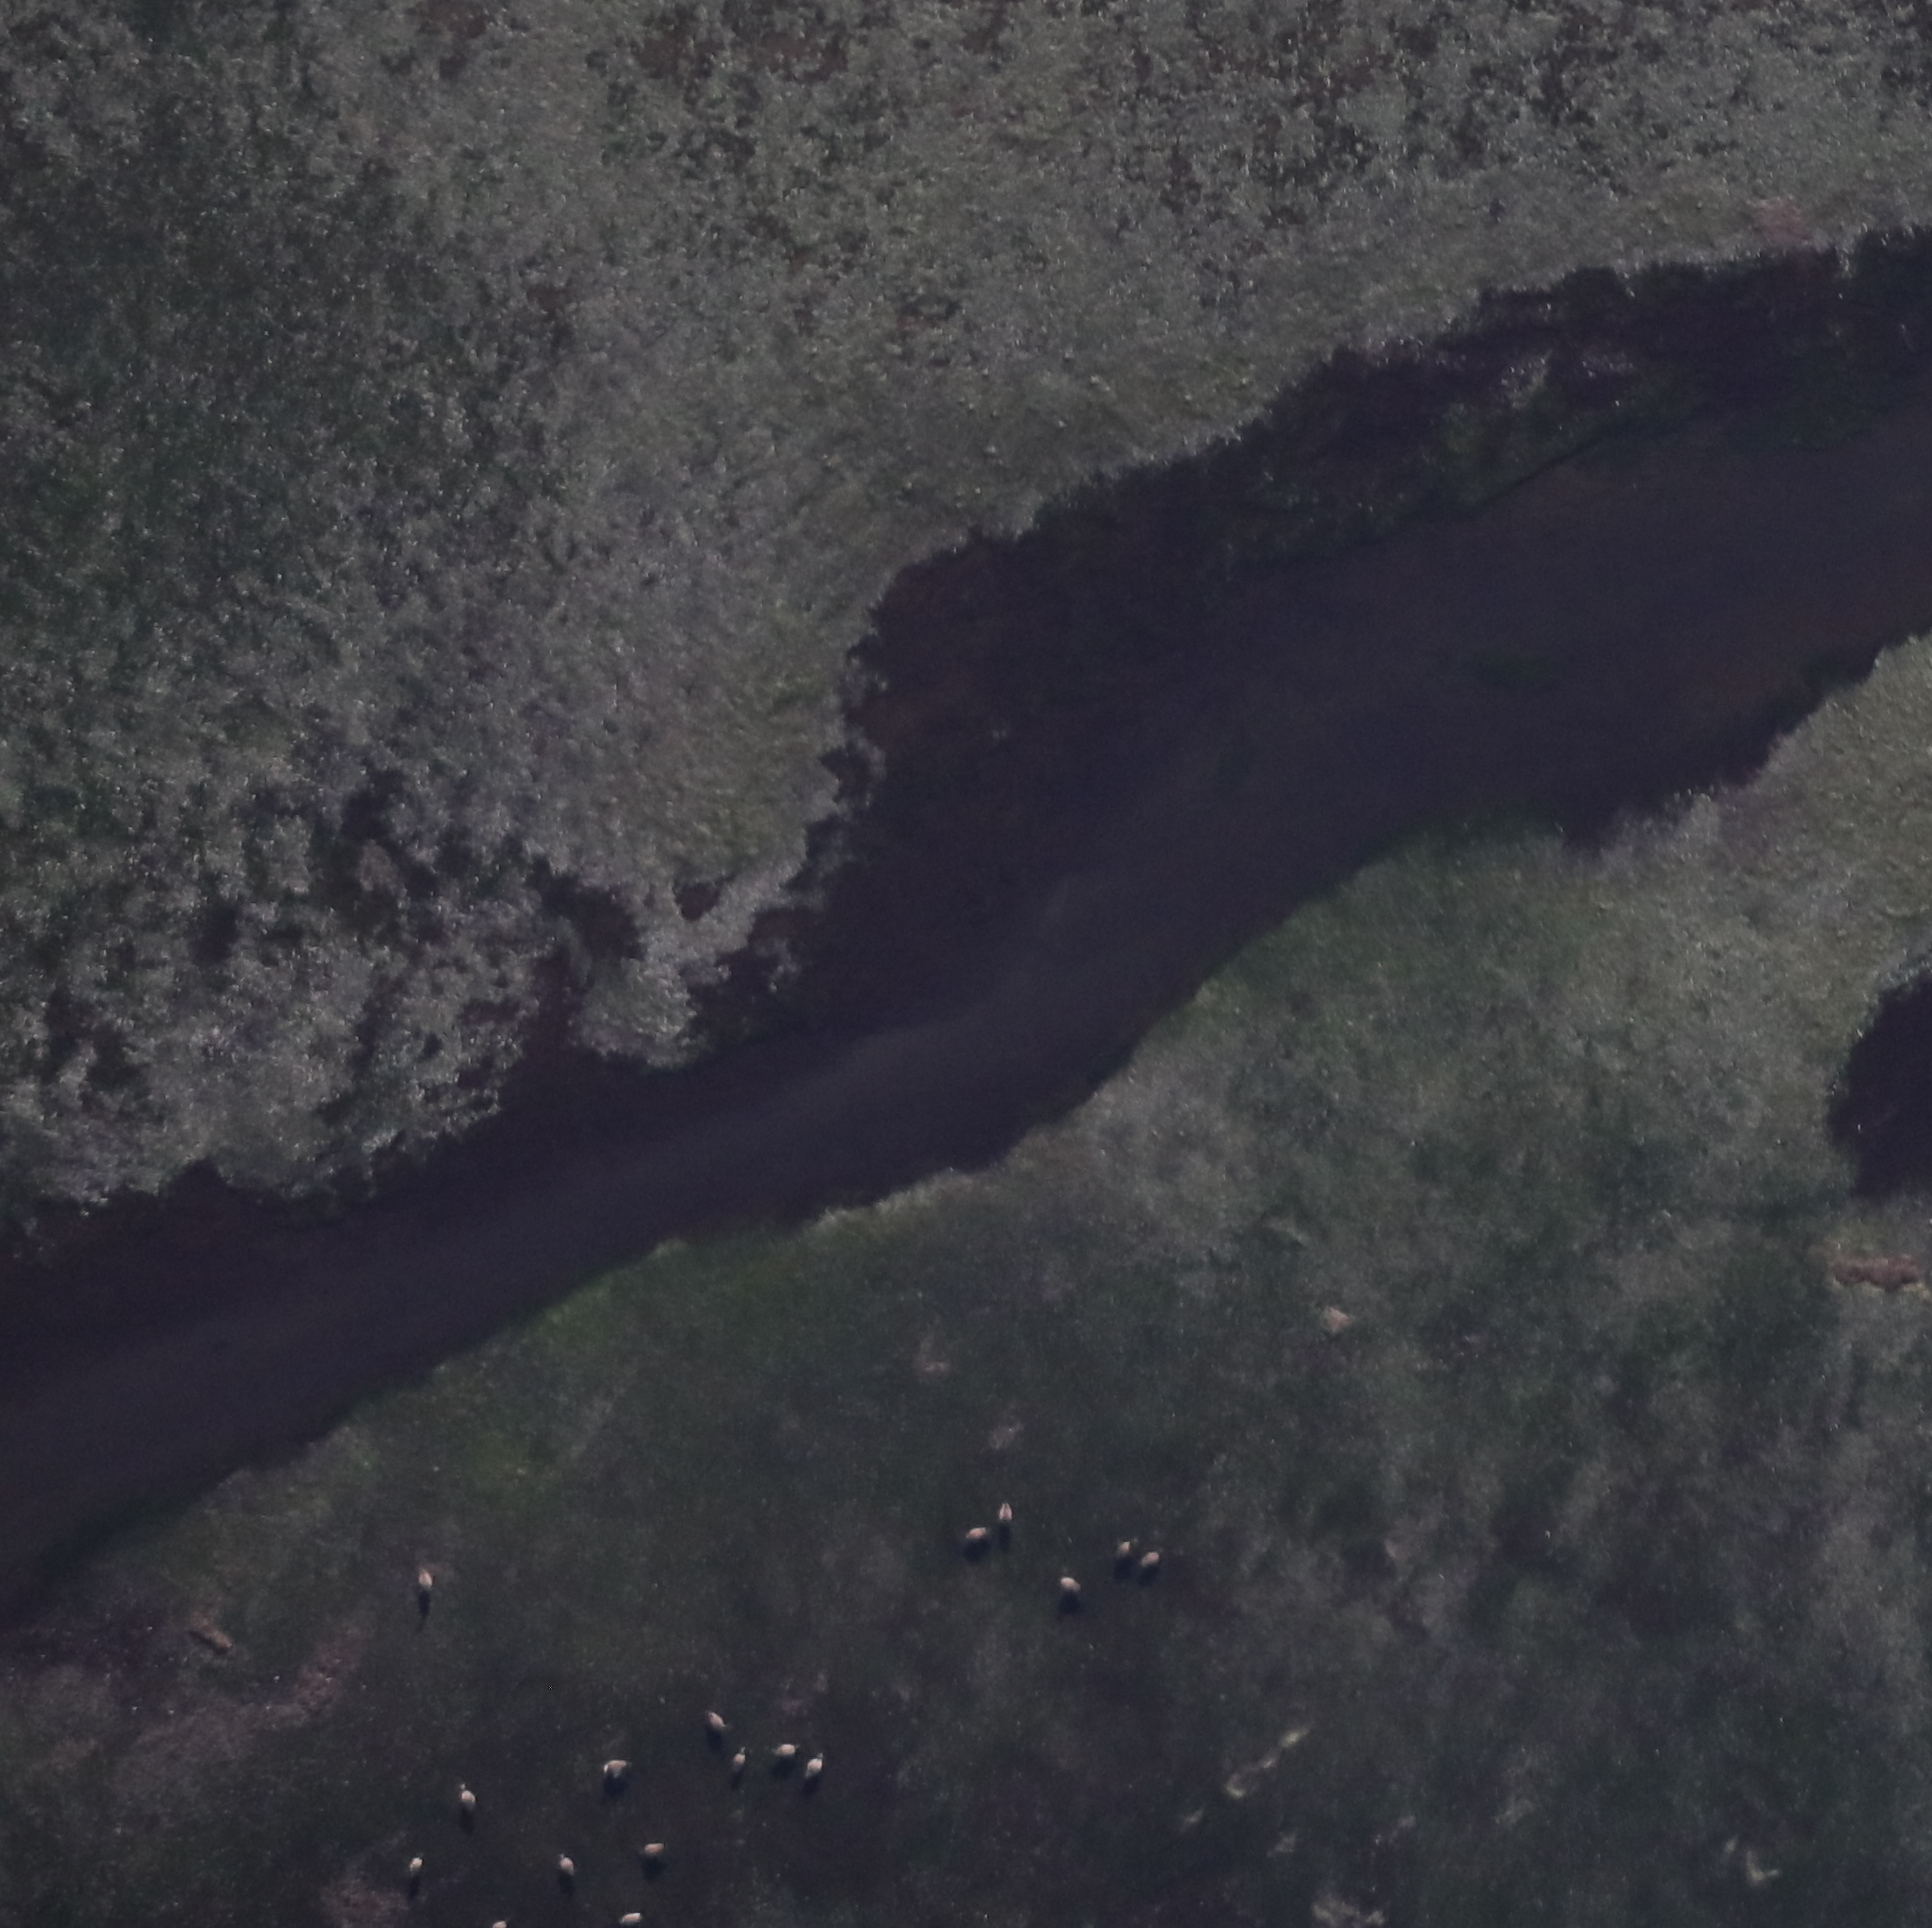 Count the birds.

16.